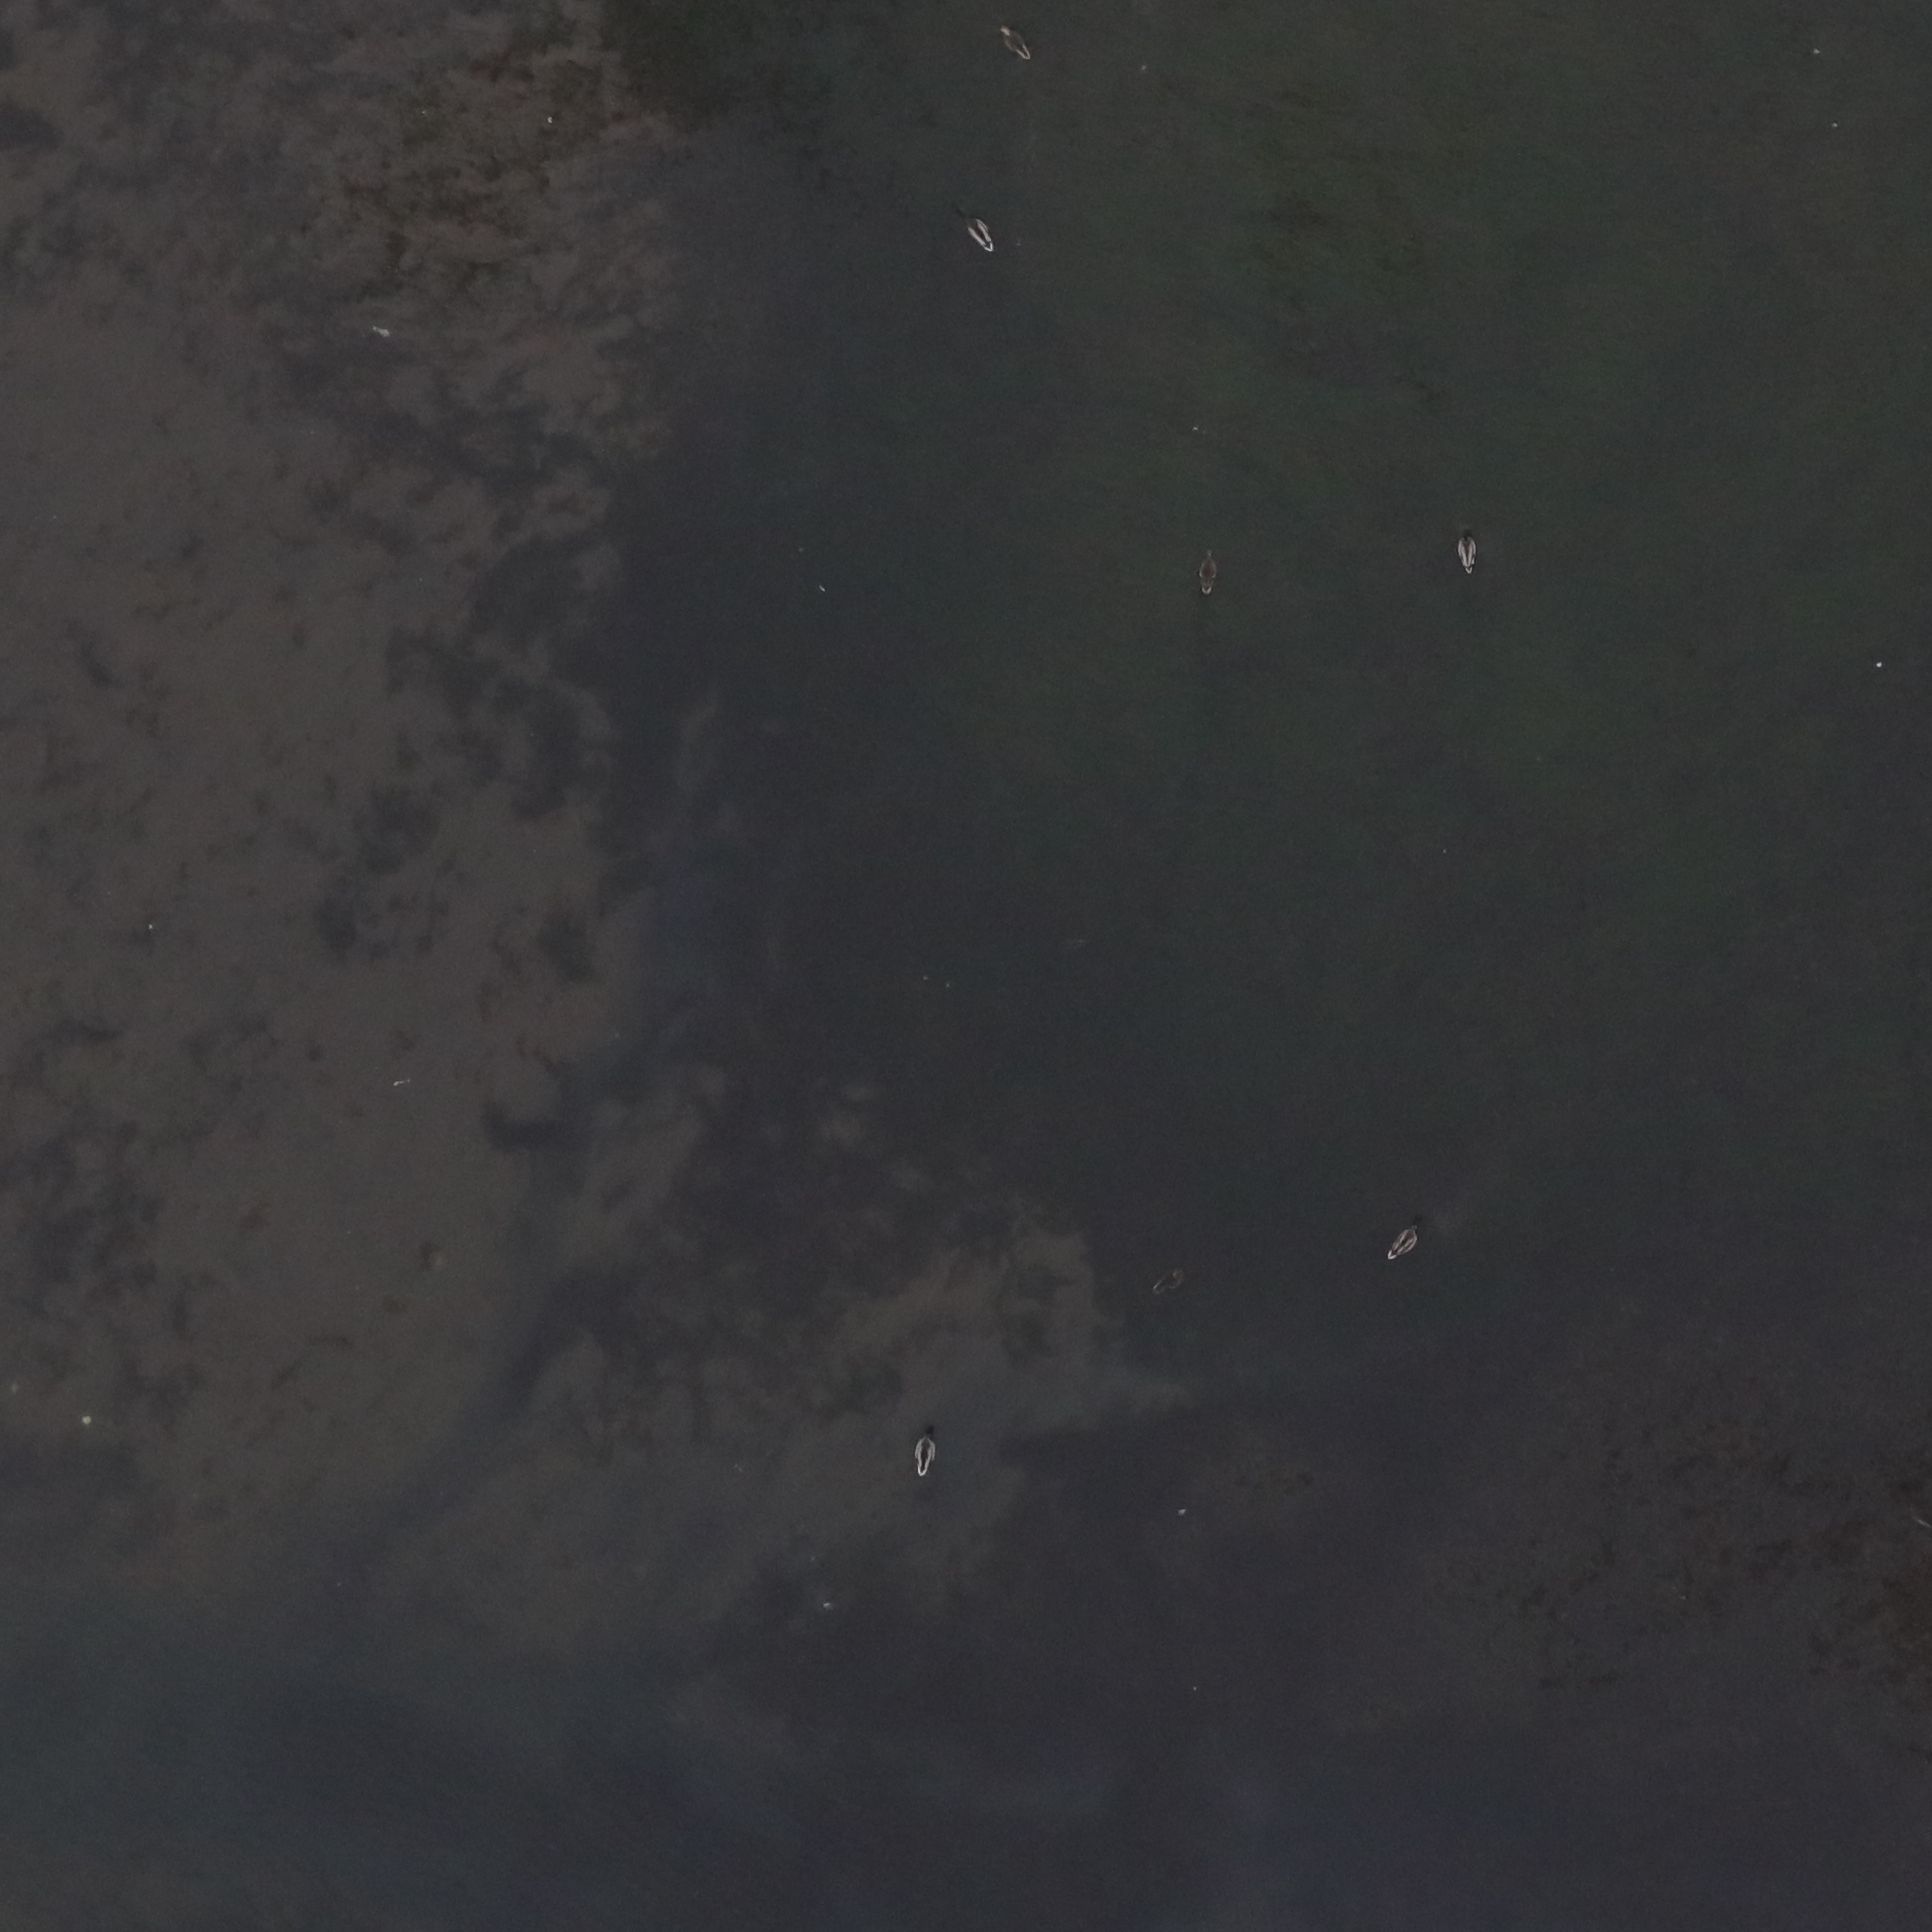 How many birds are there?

7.